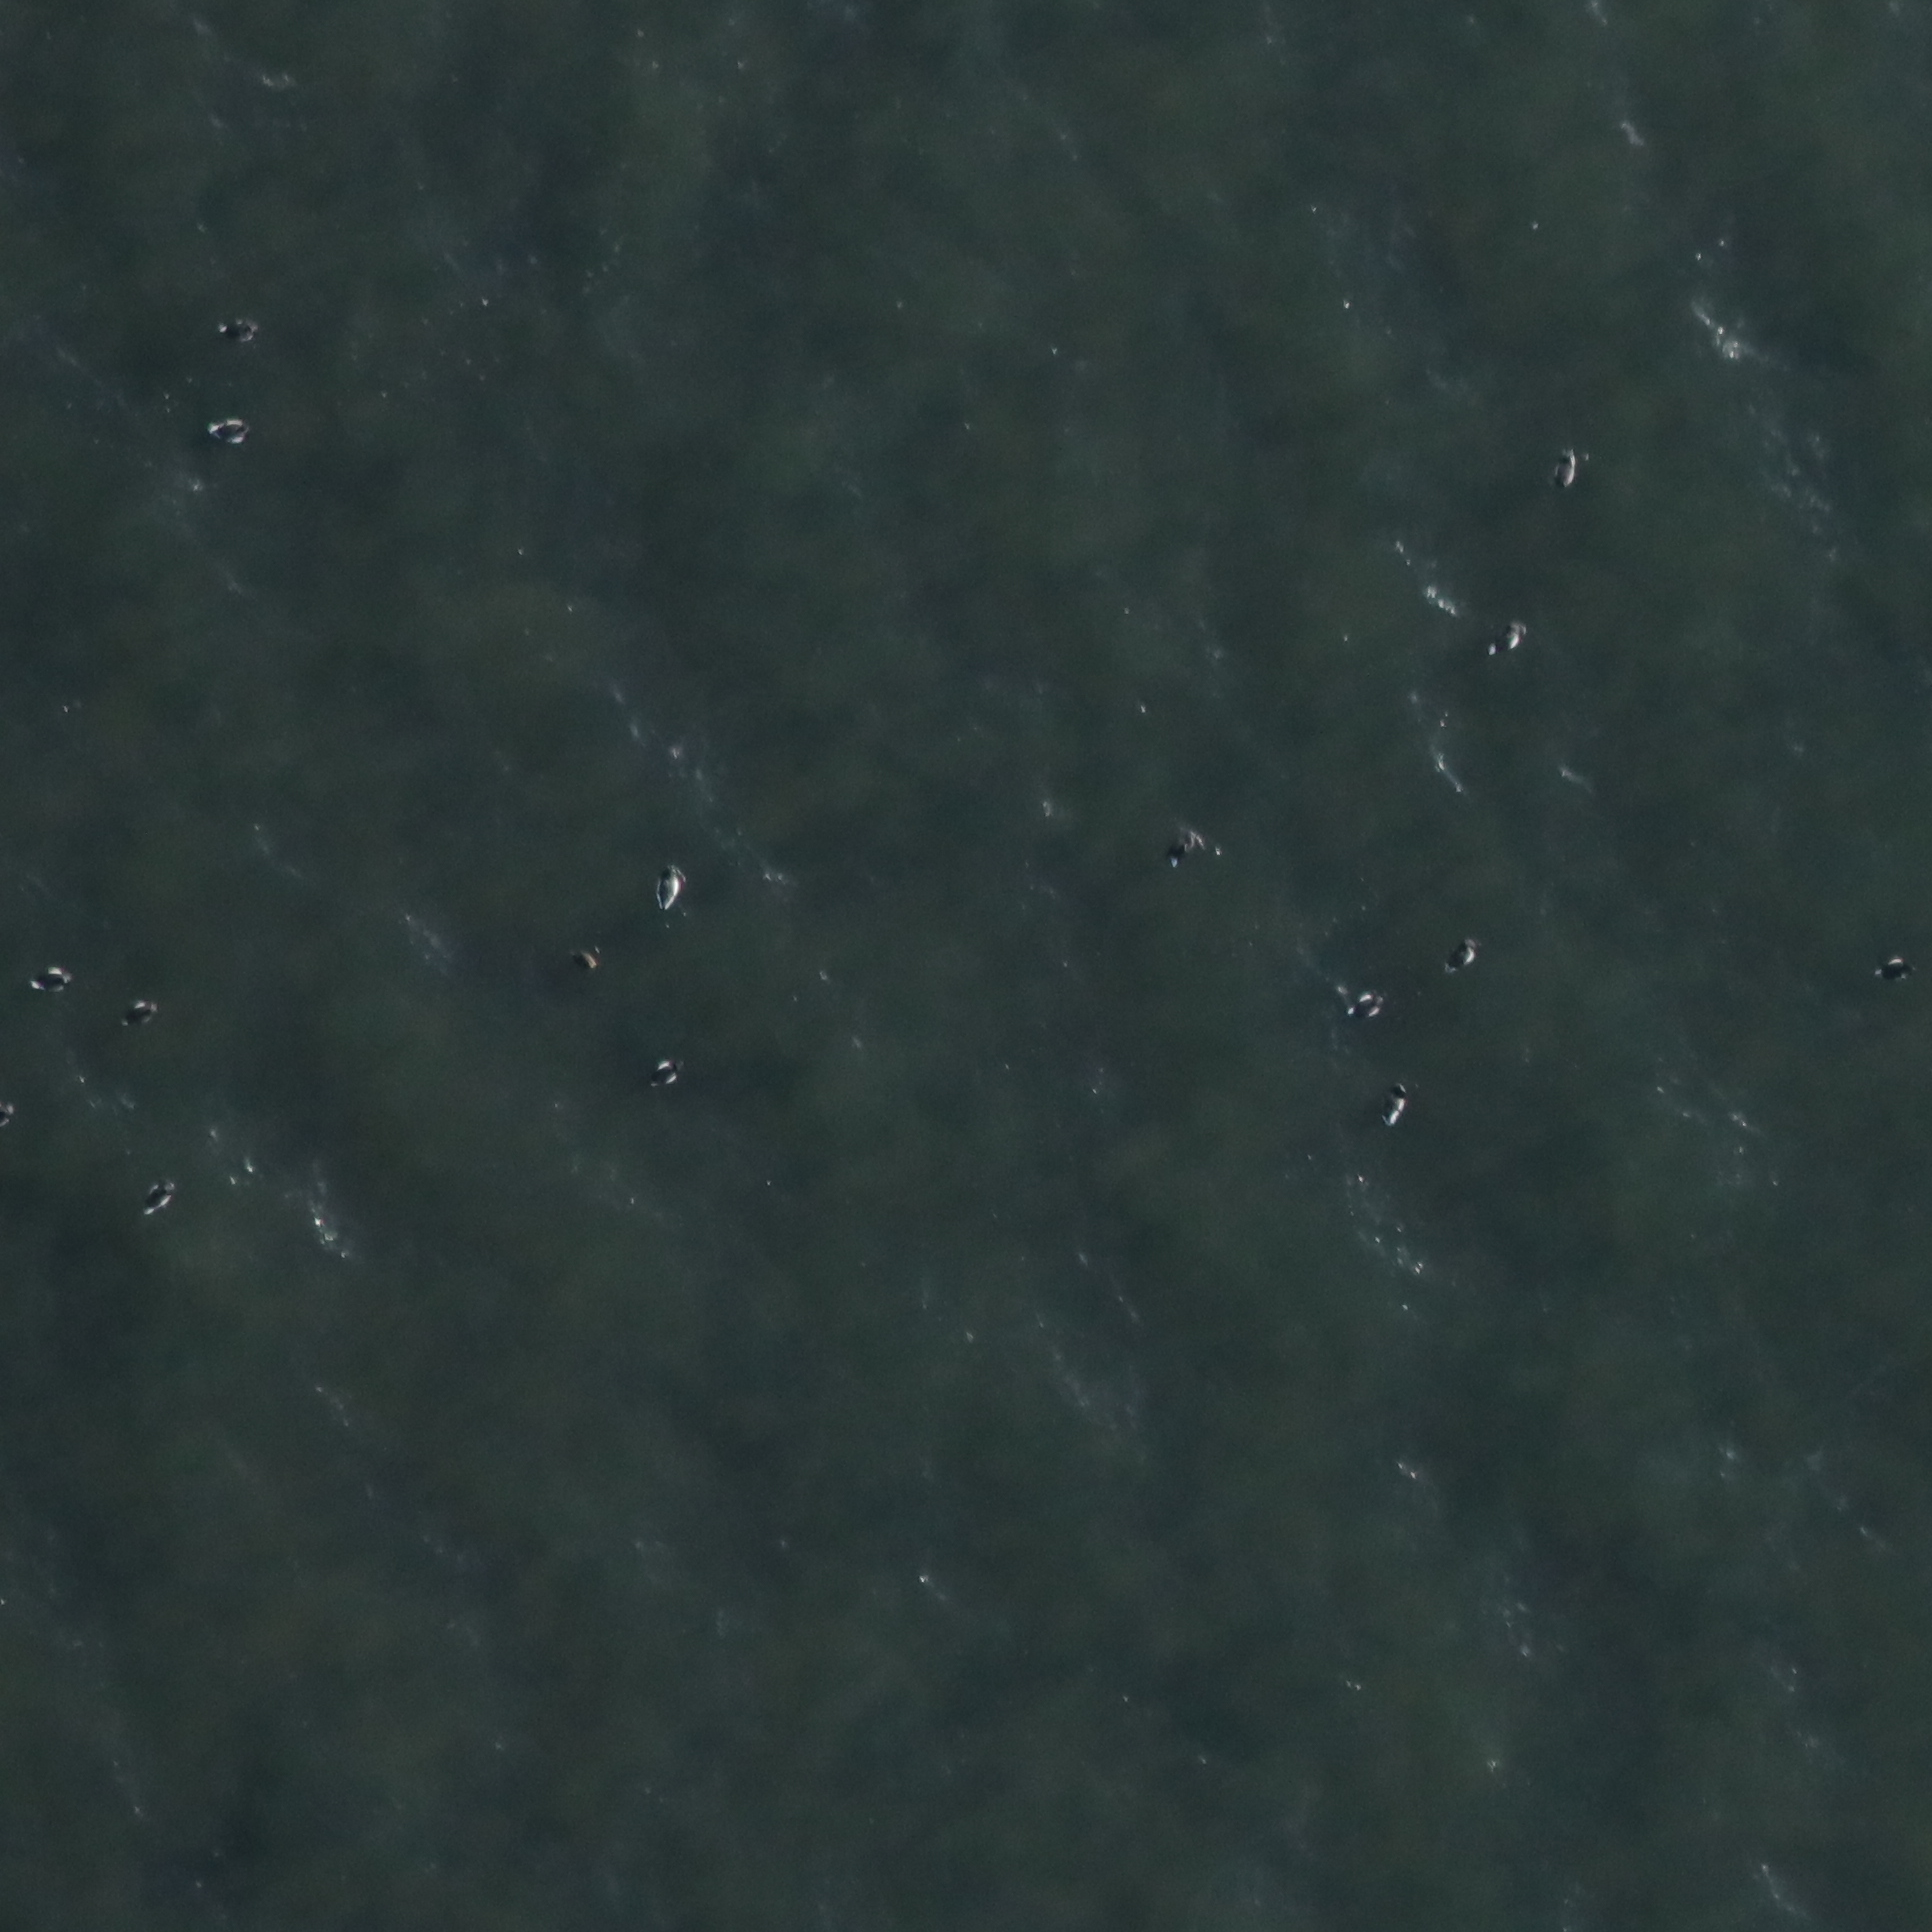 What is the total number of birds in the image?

16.